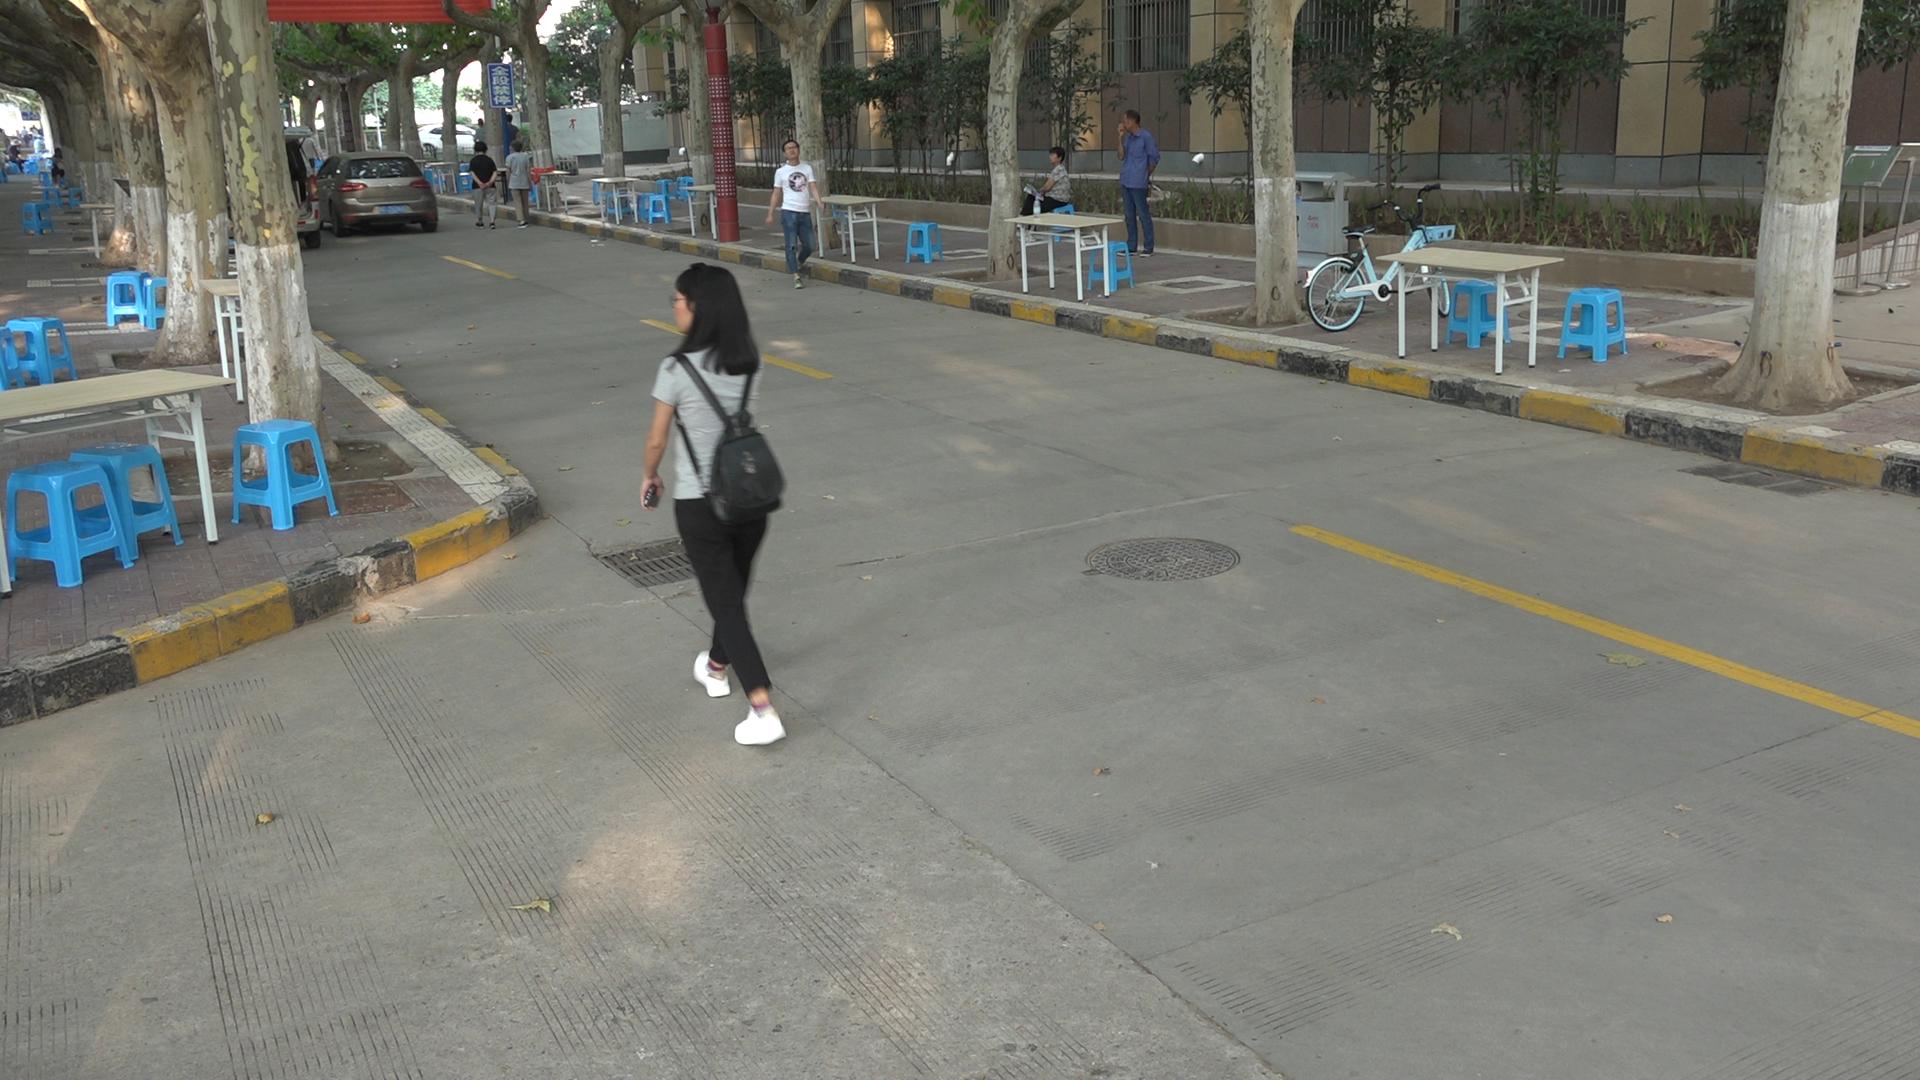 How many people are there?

13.